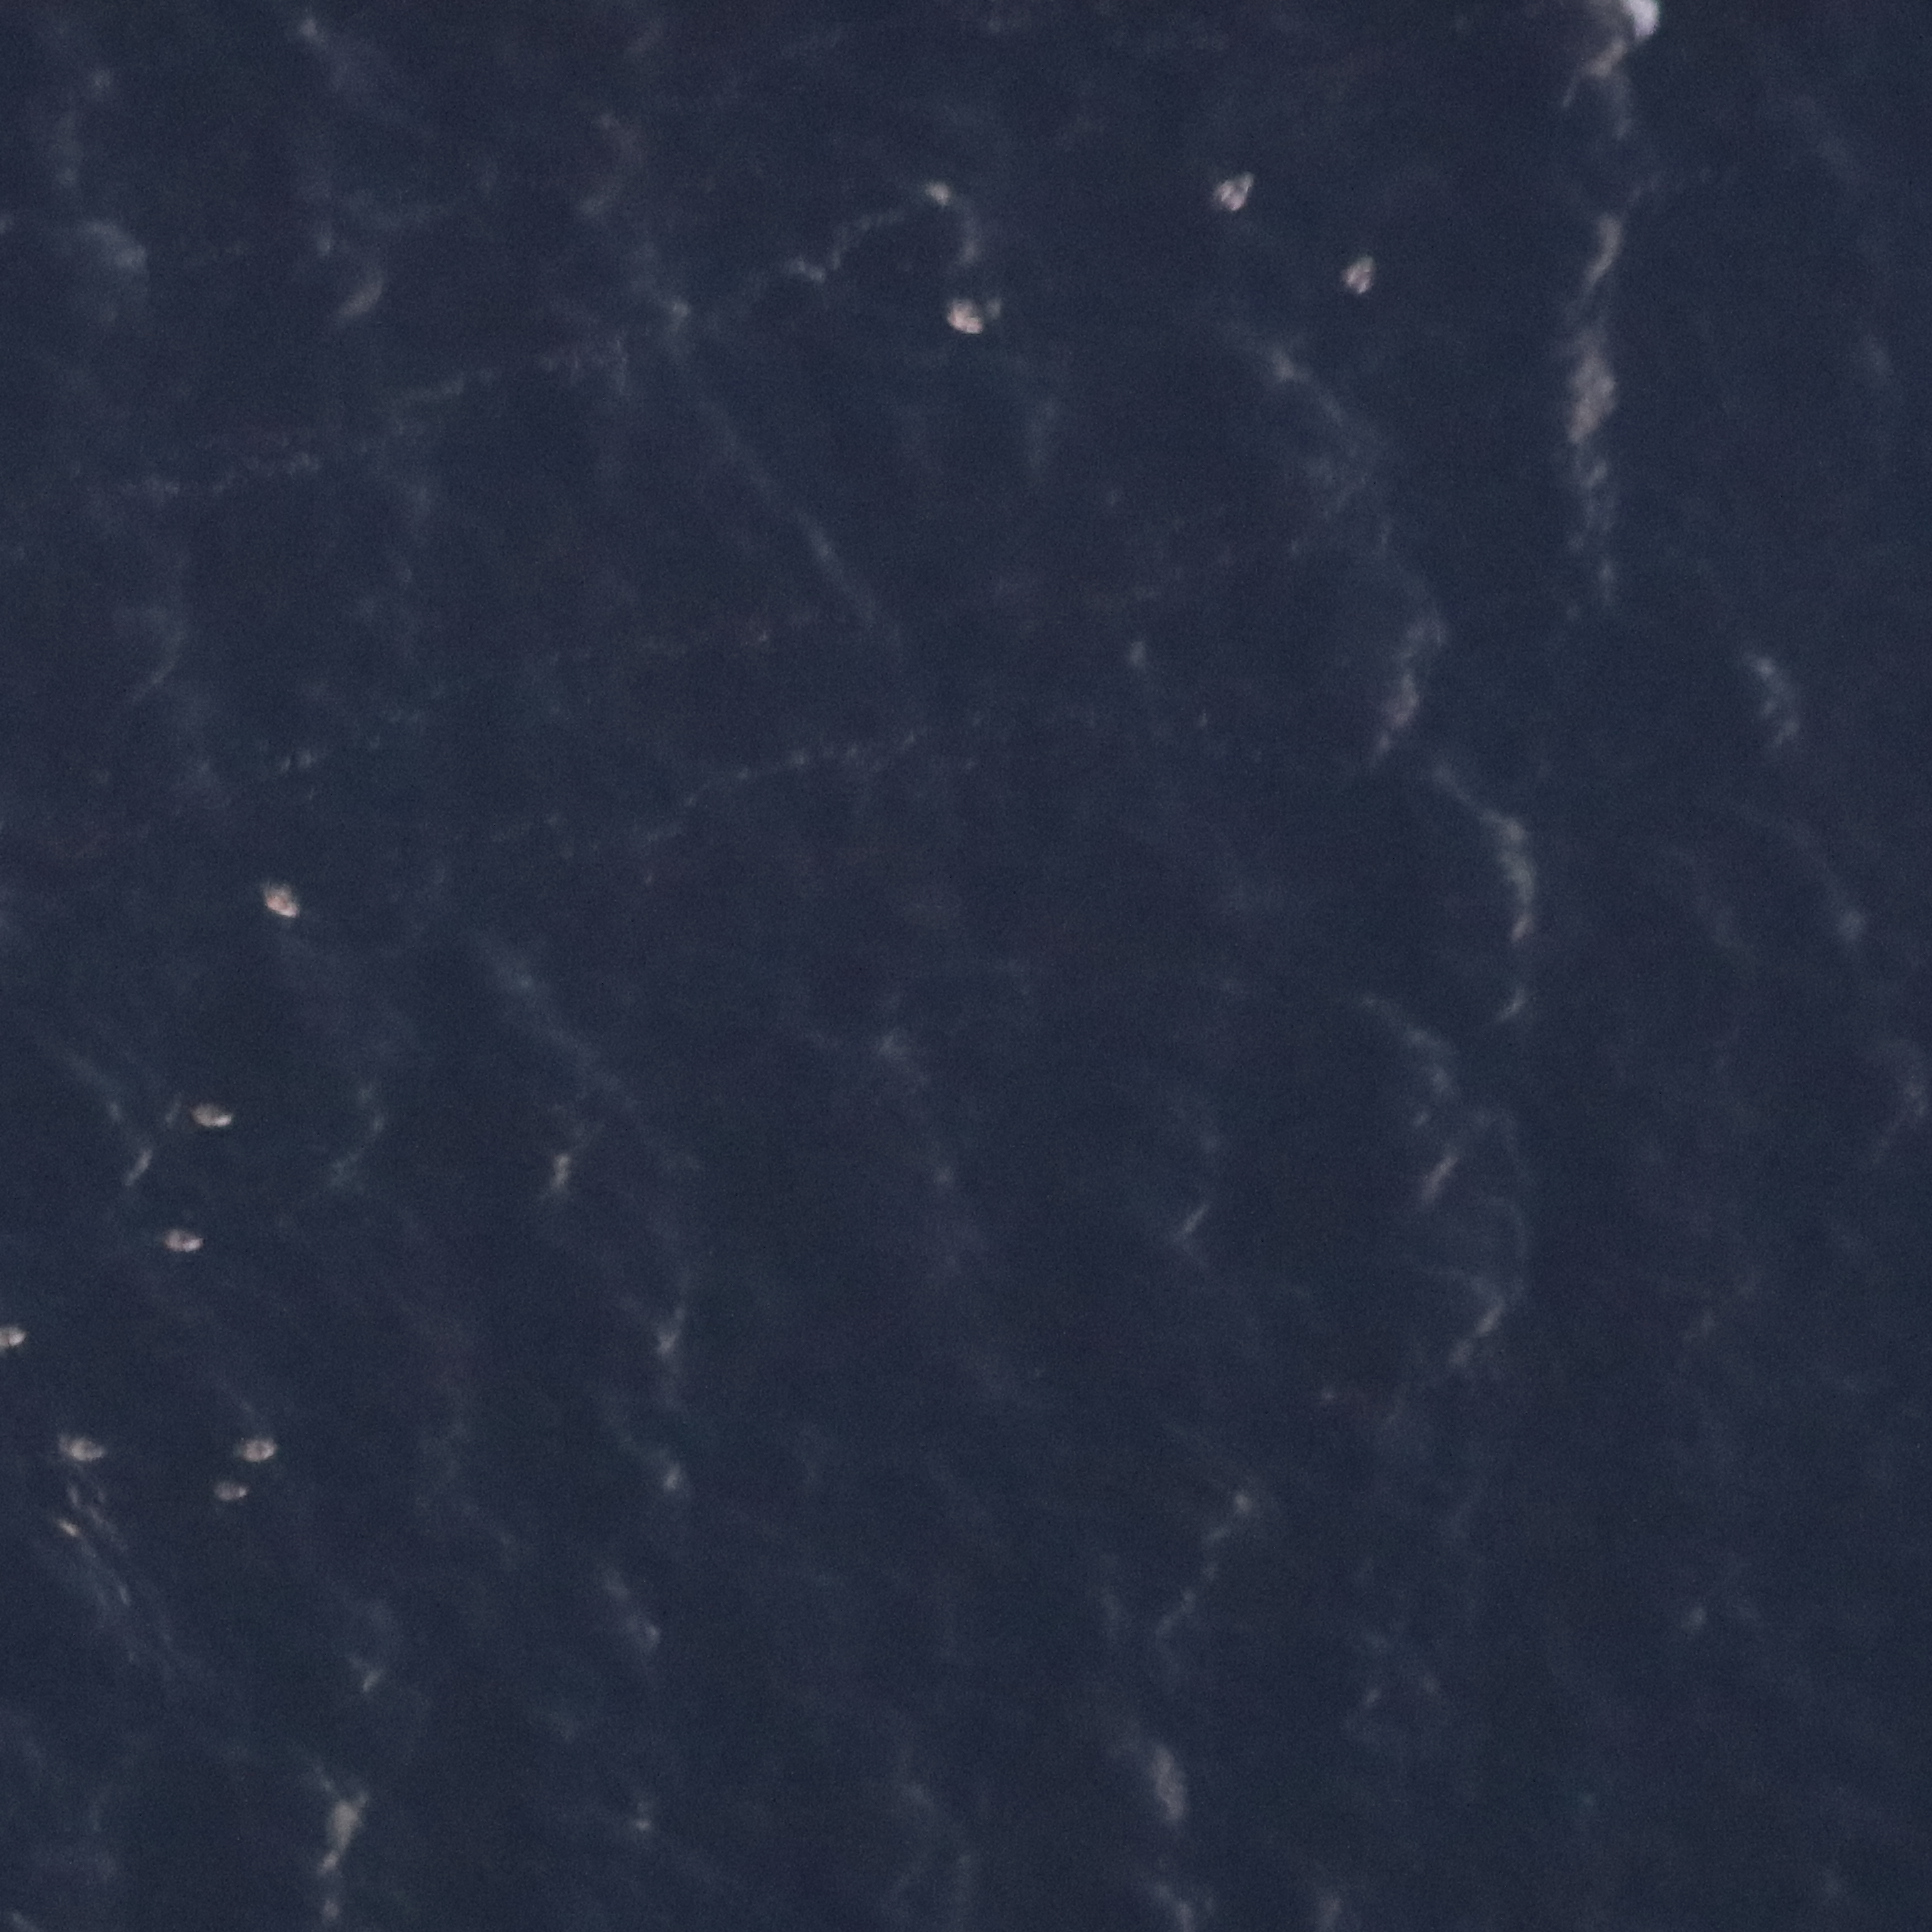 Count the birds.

10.